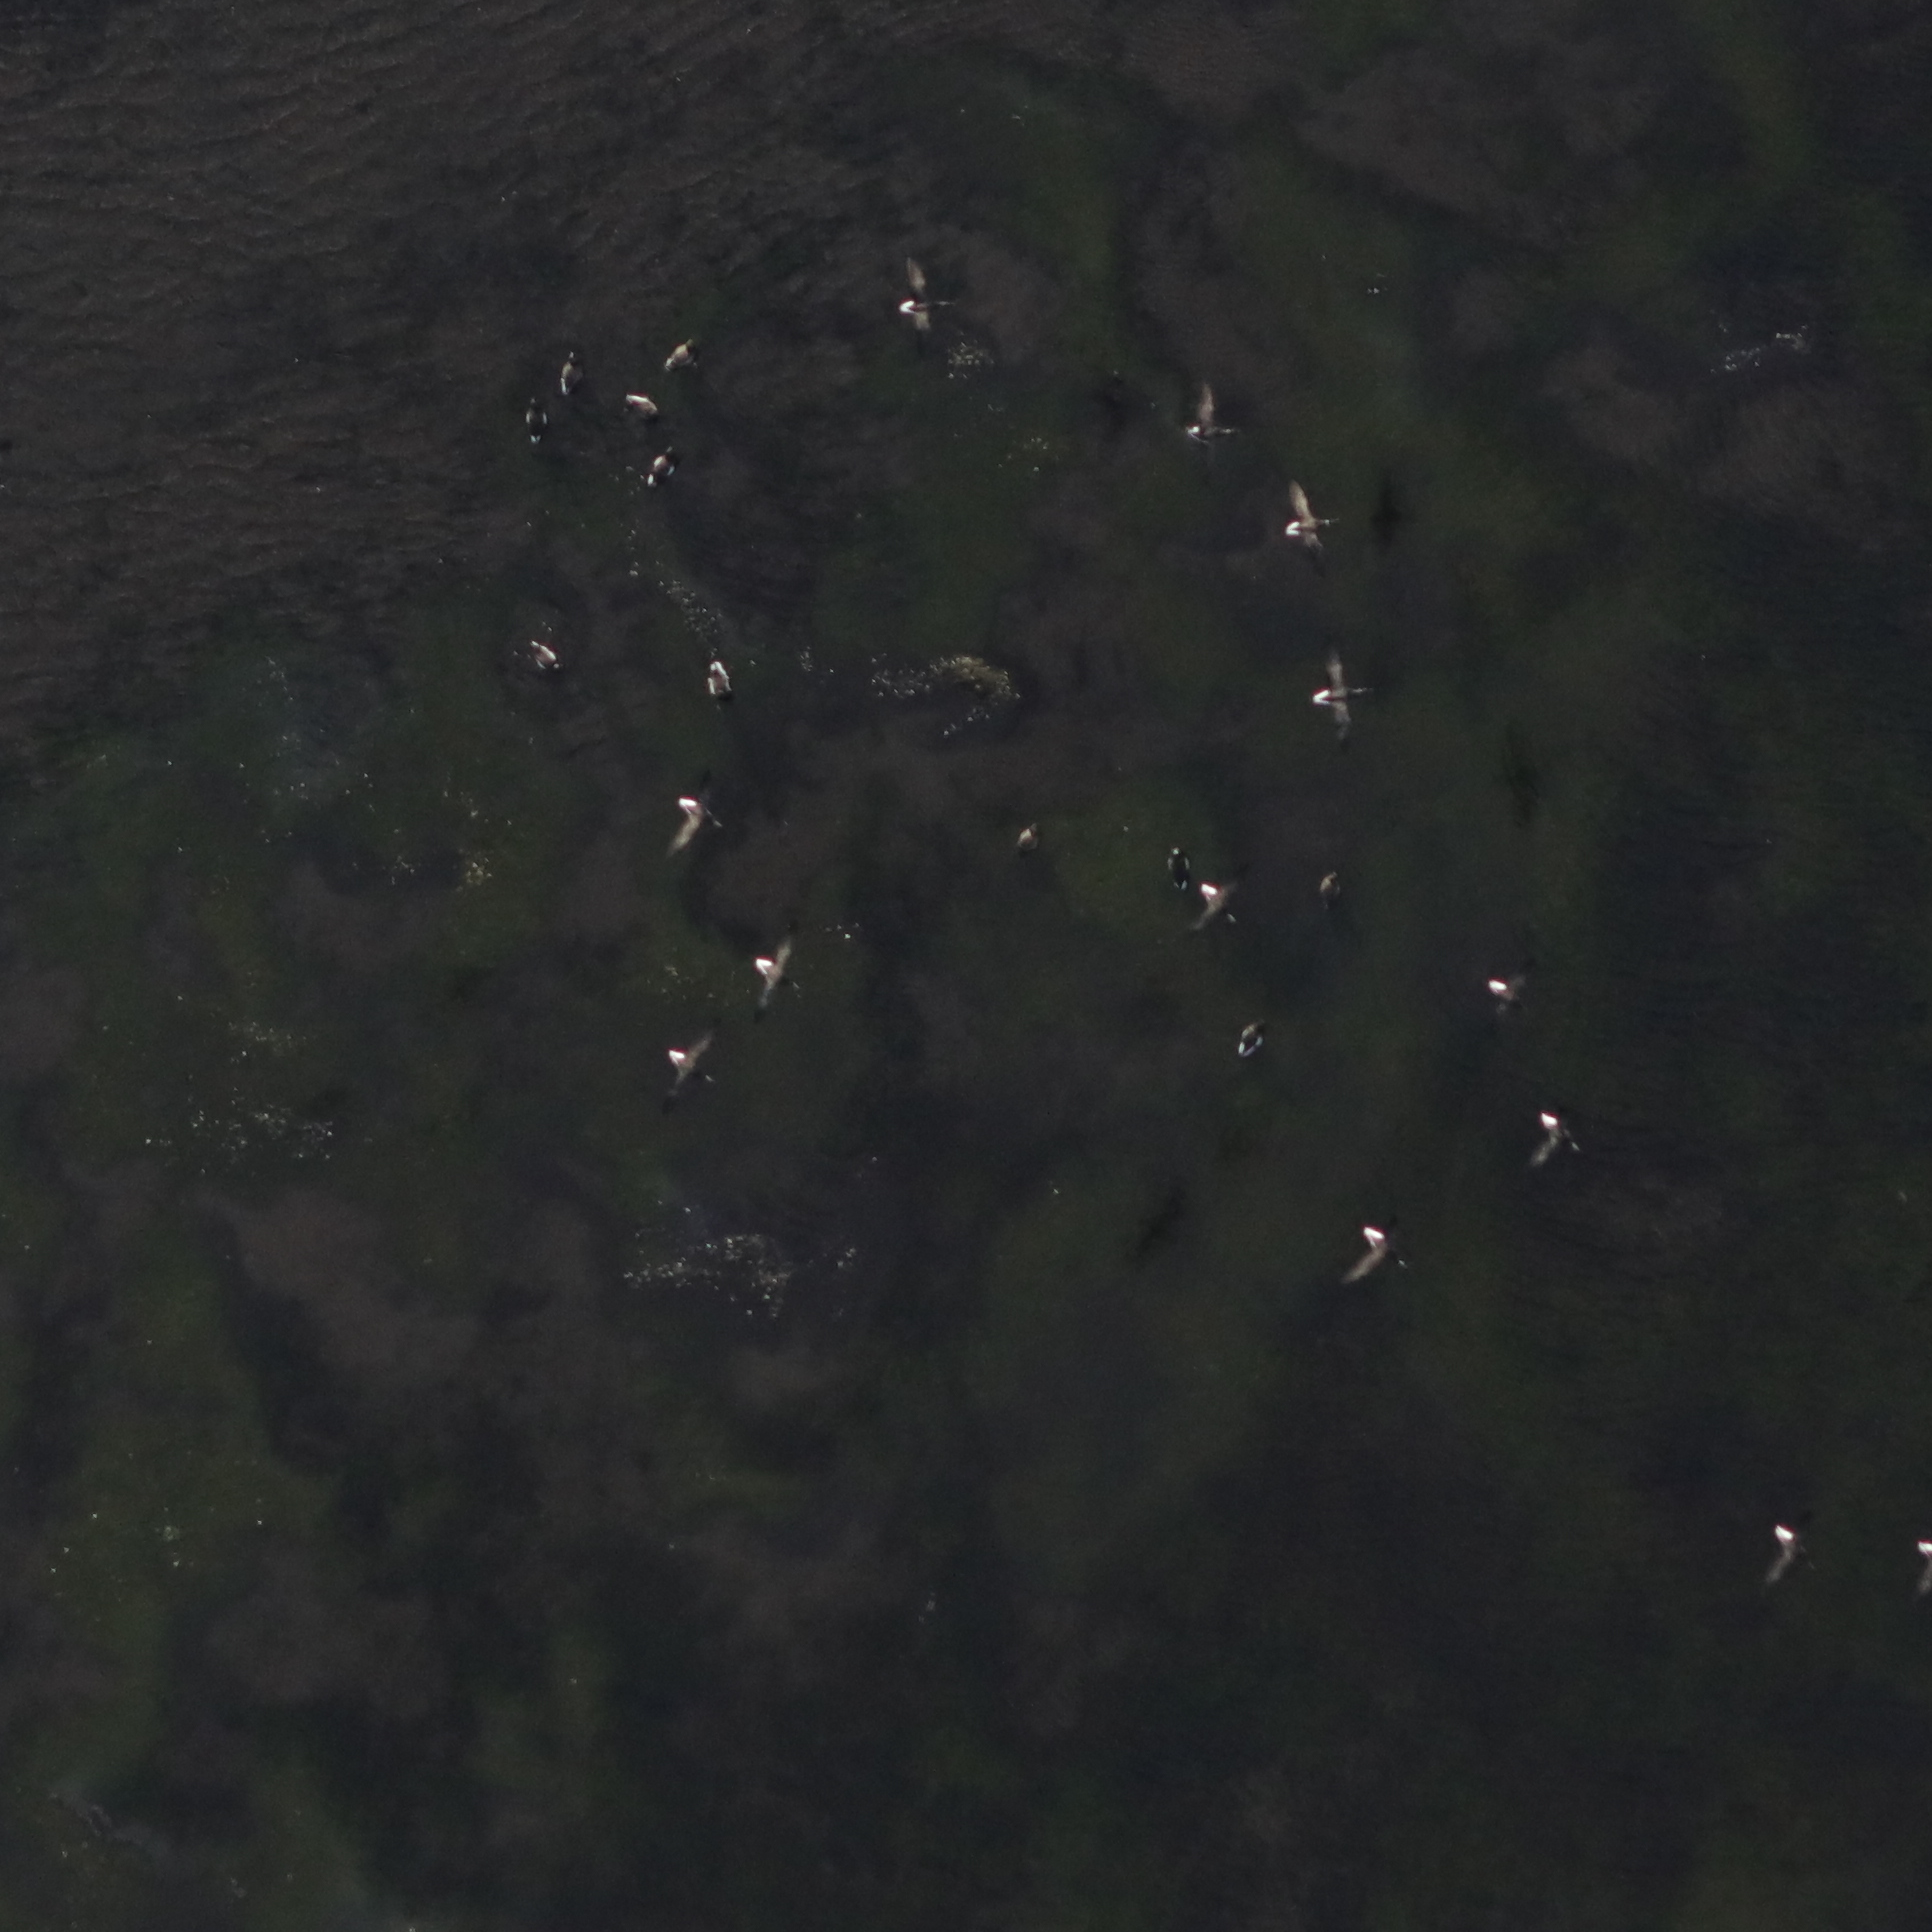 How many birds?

22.